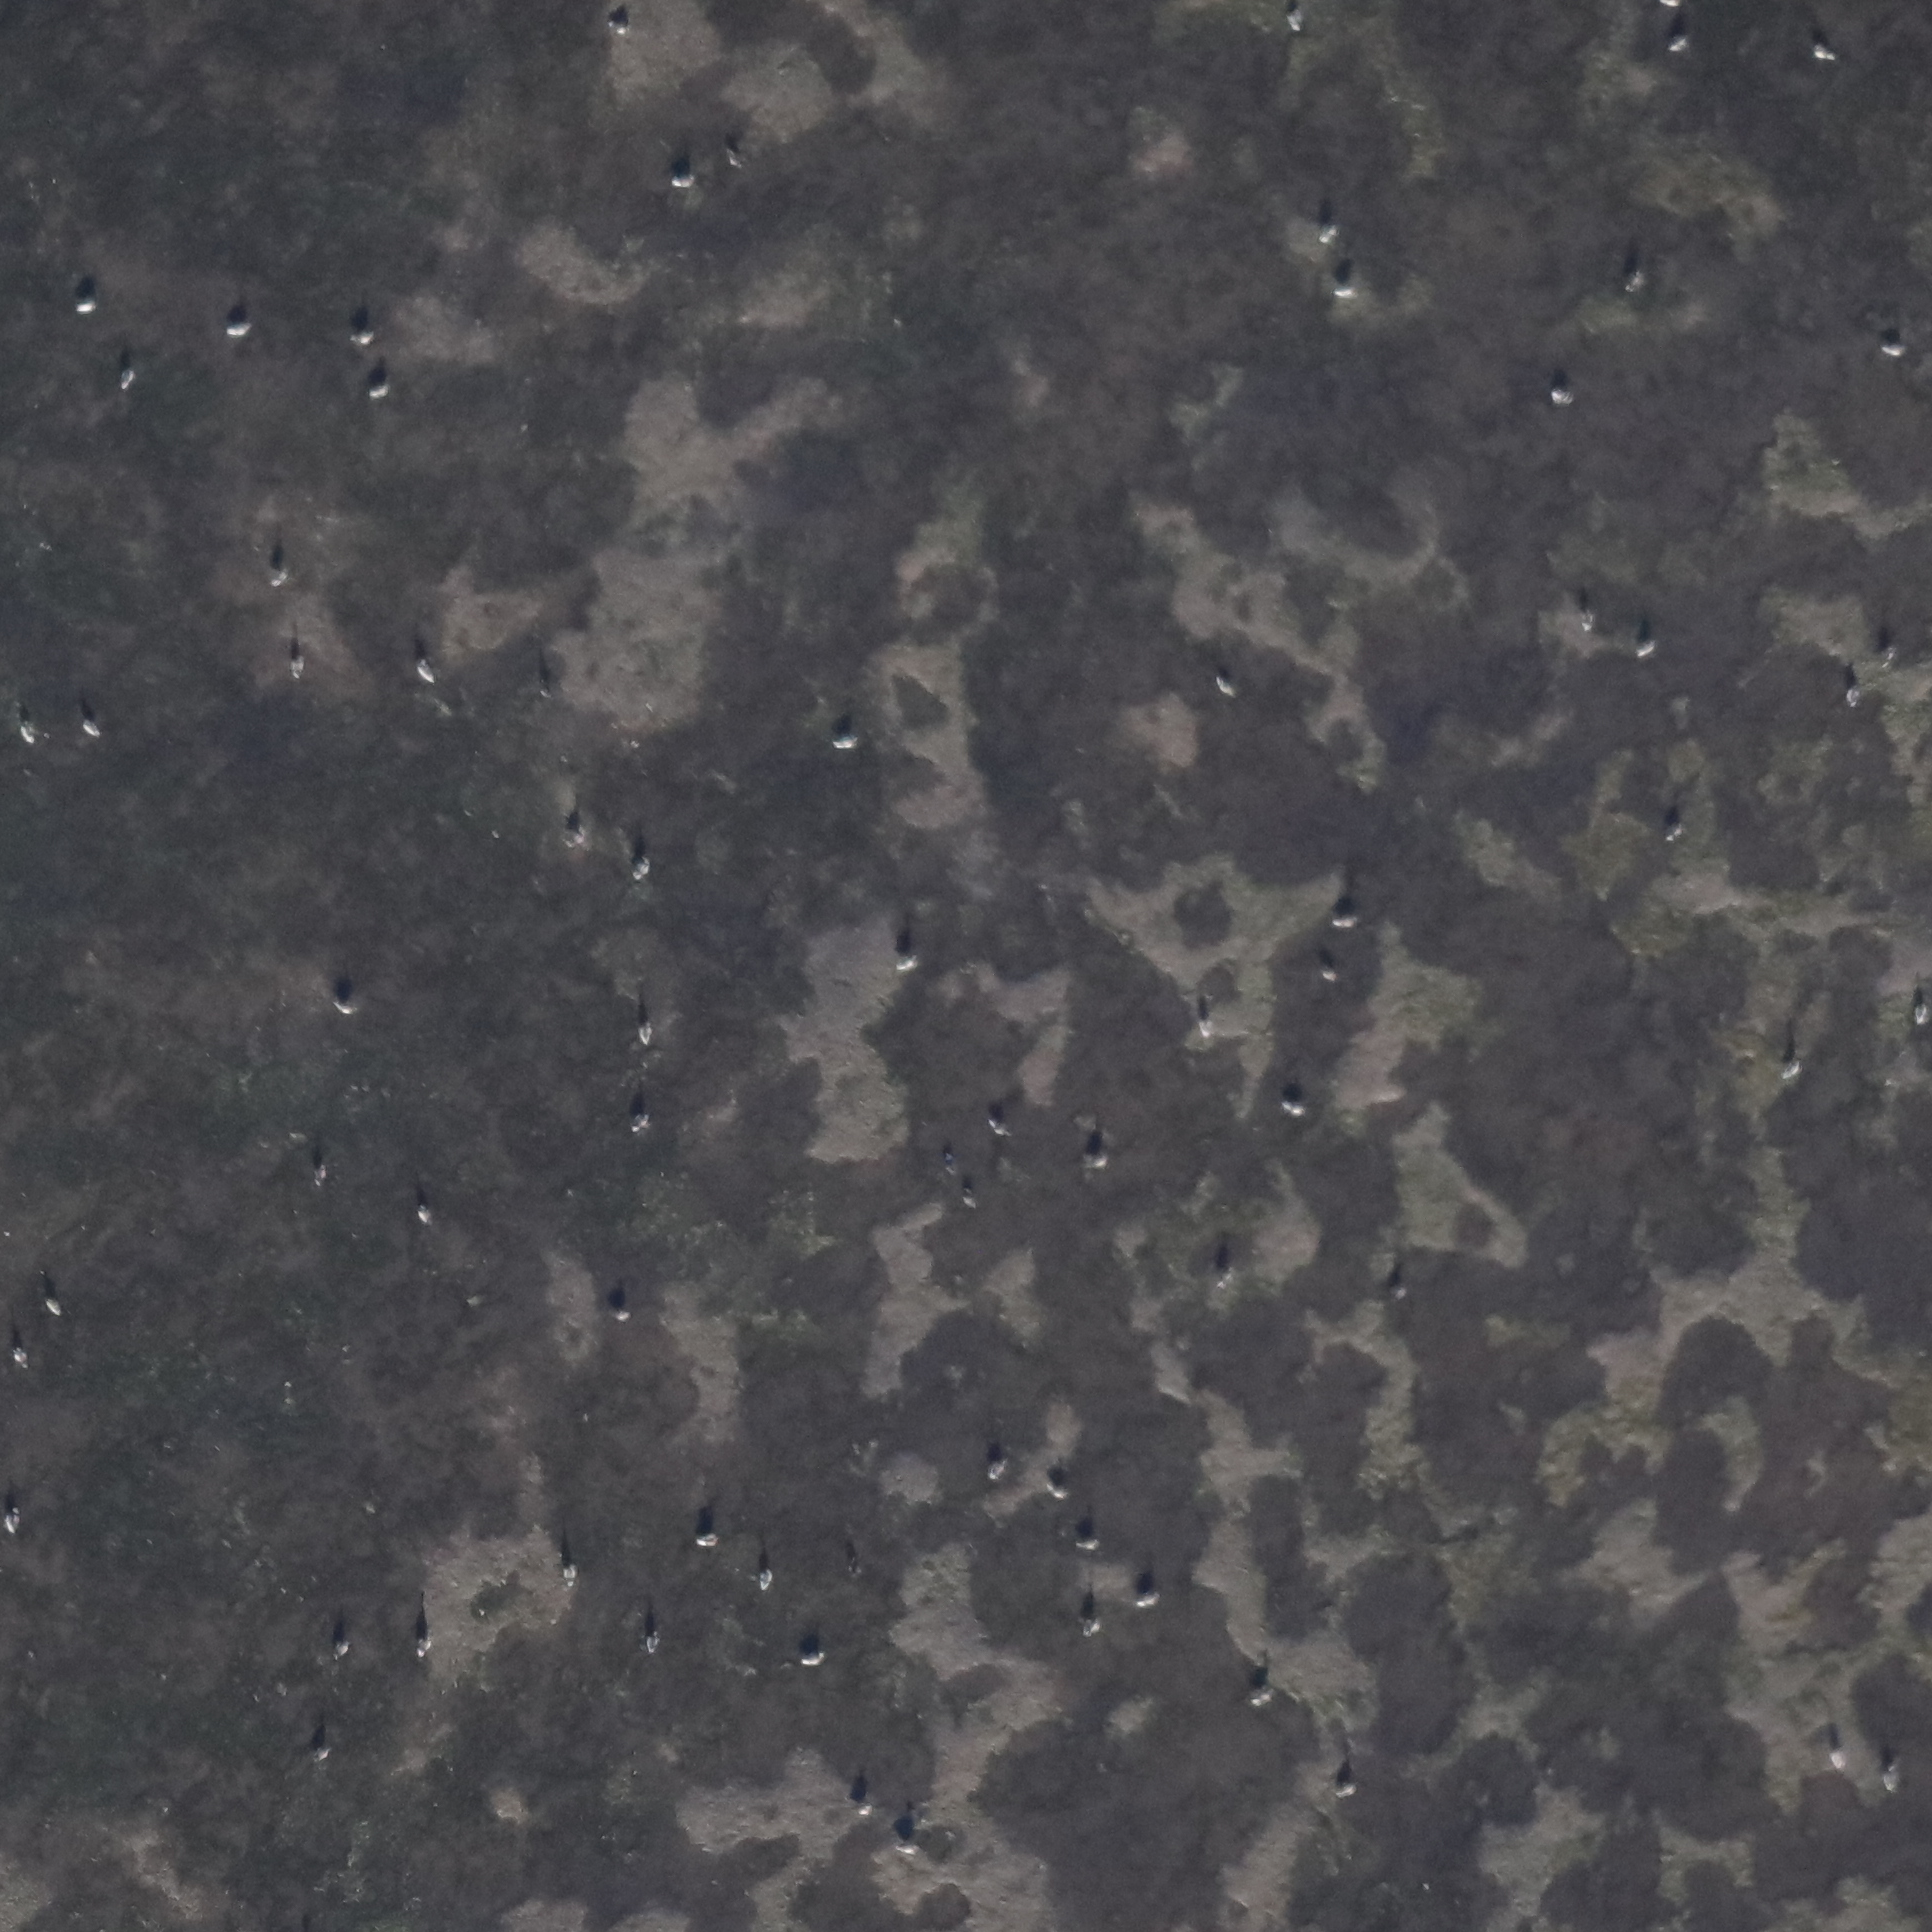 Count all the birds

72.